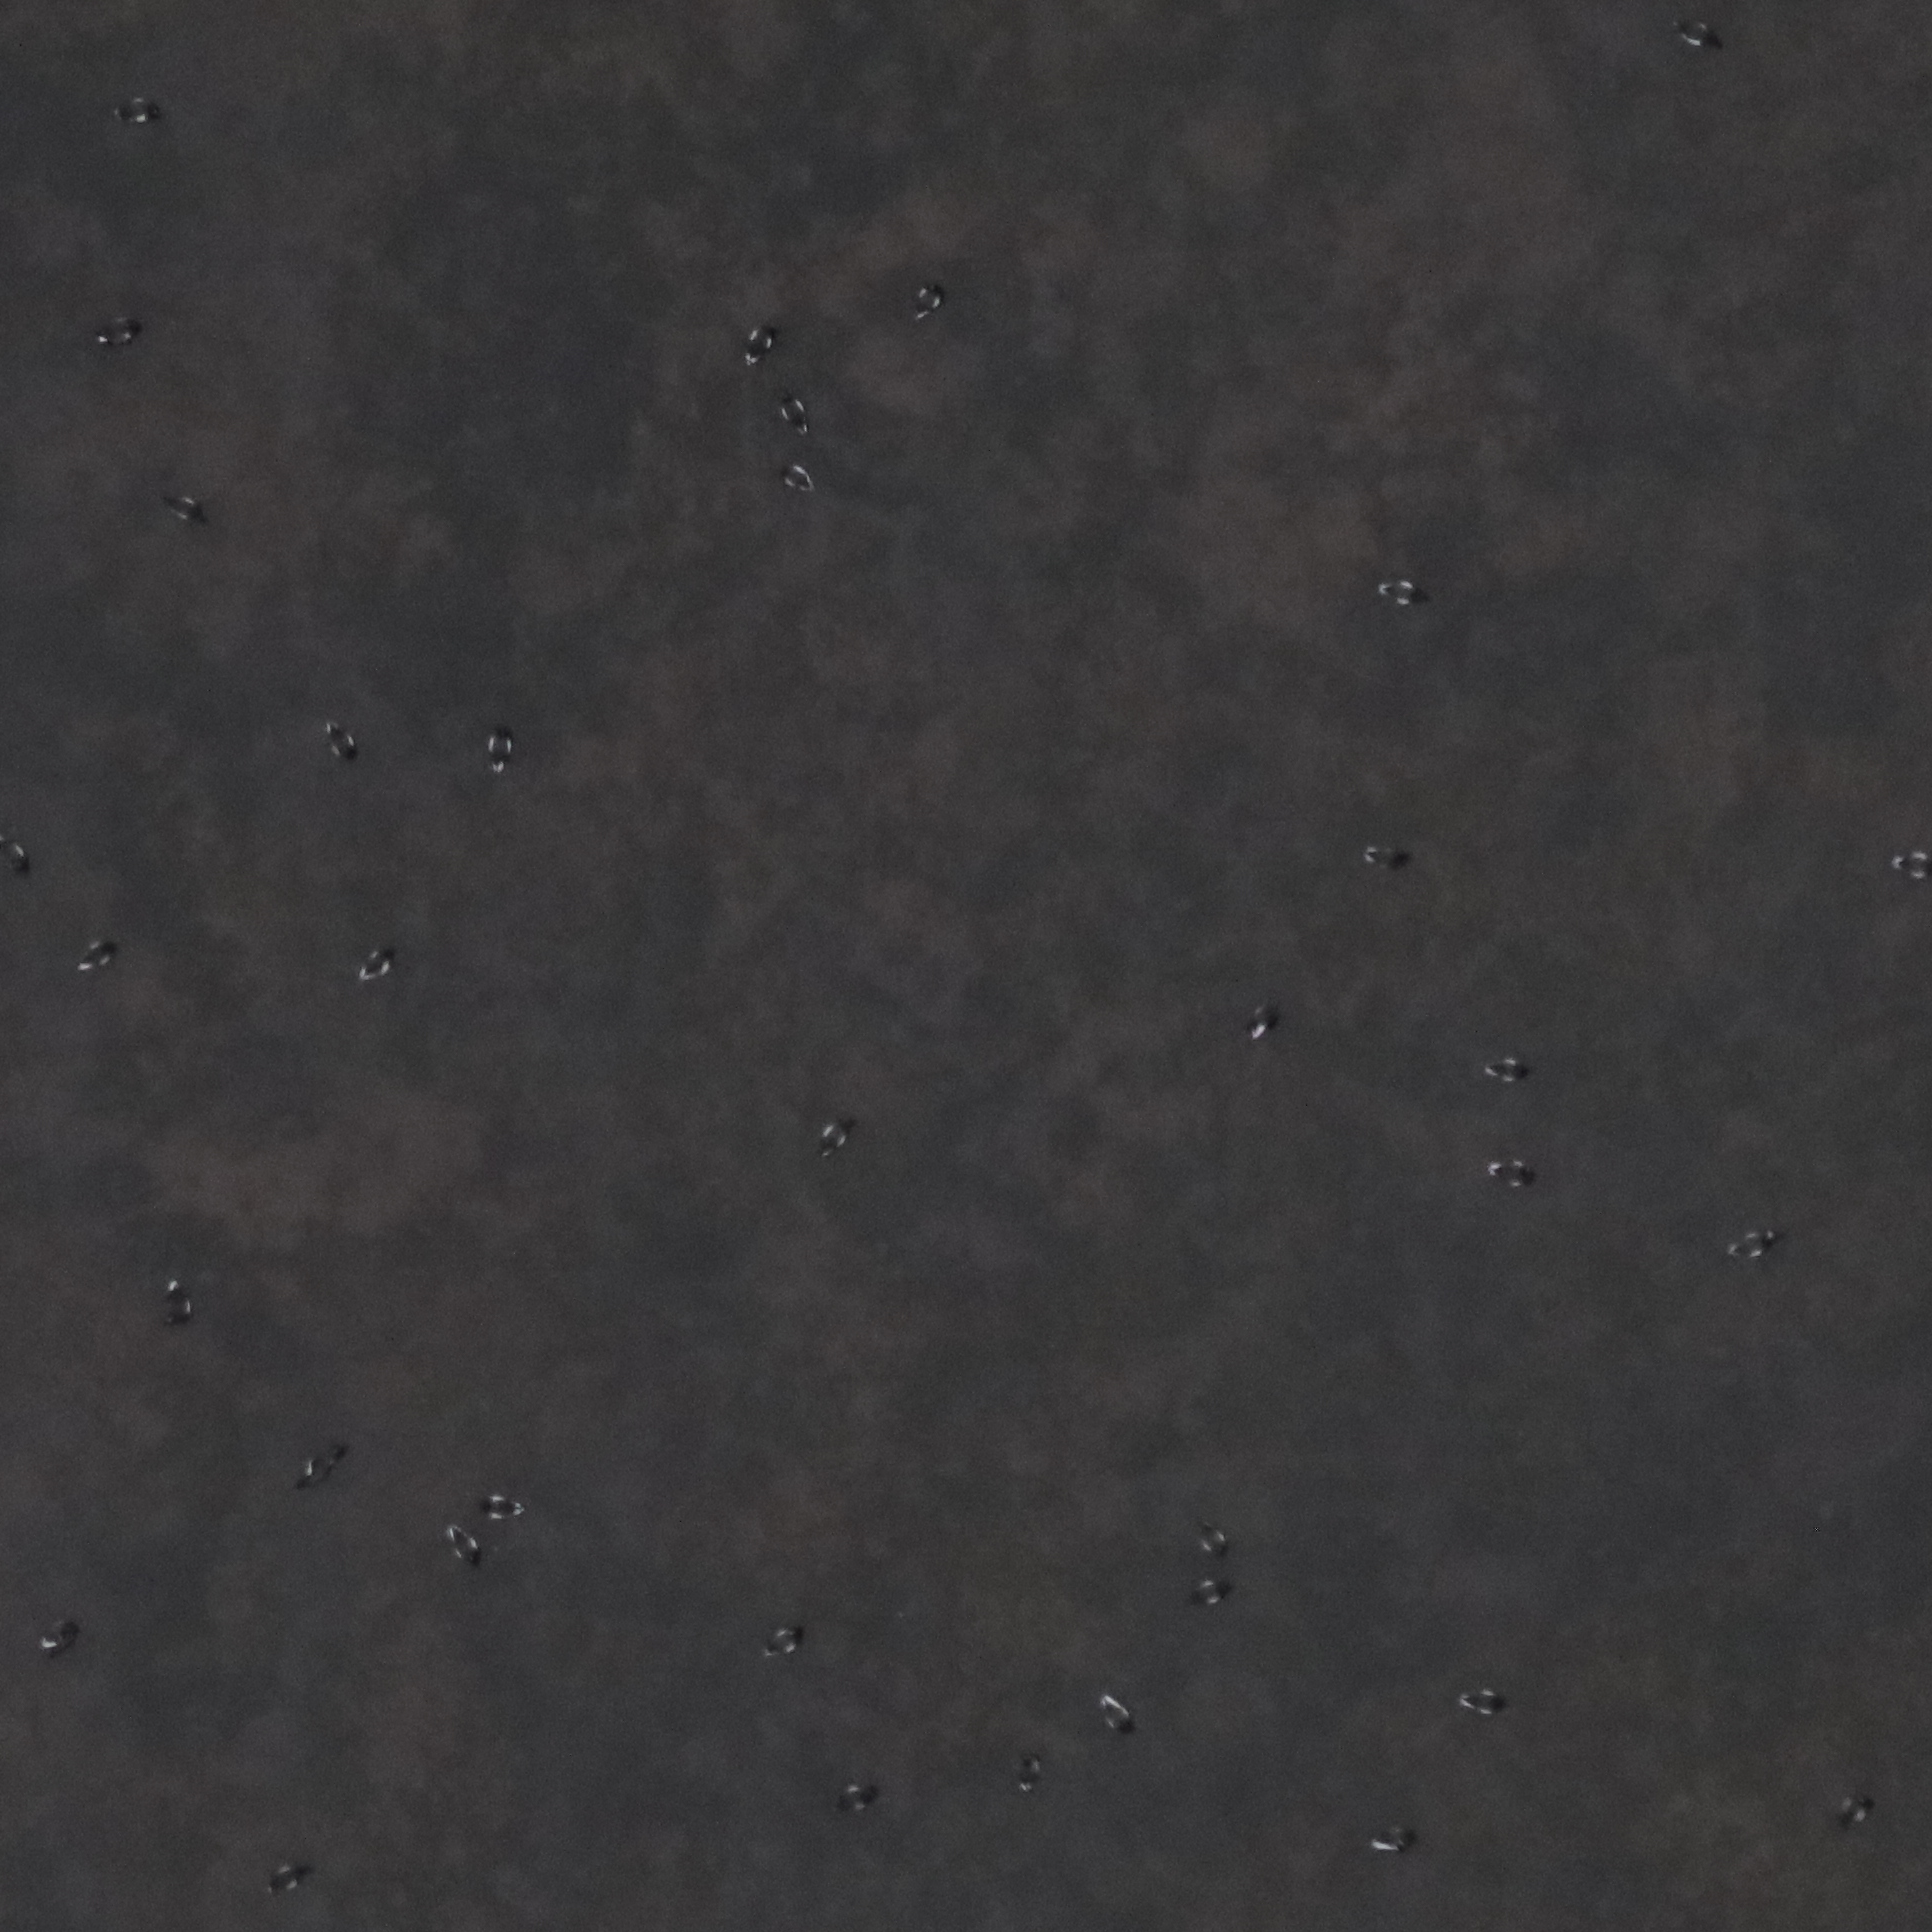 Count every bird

36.